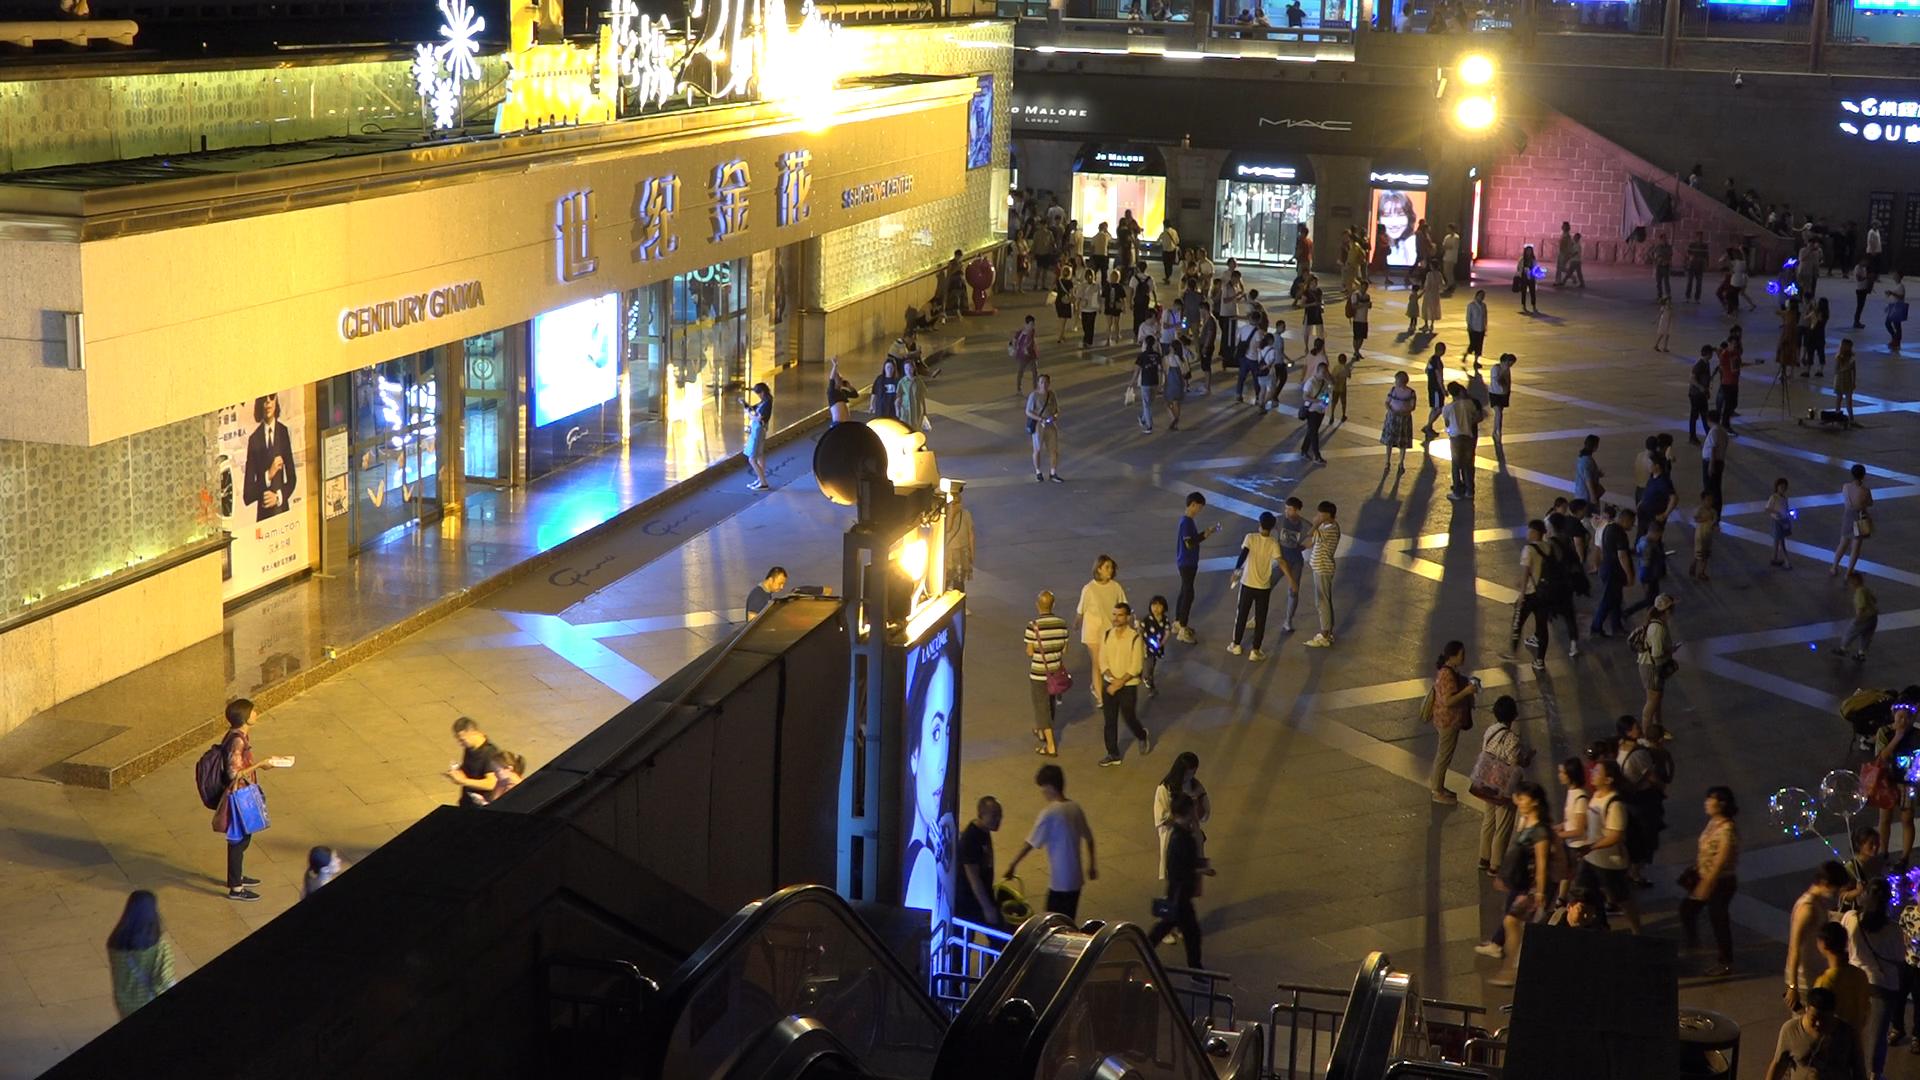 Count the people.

160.